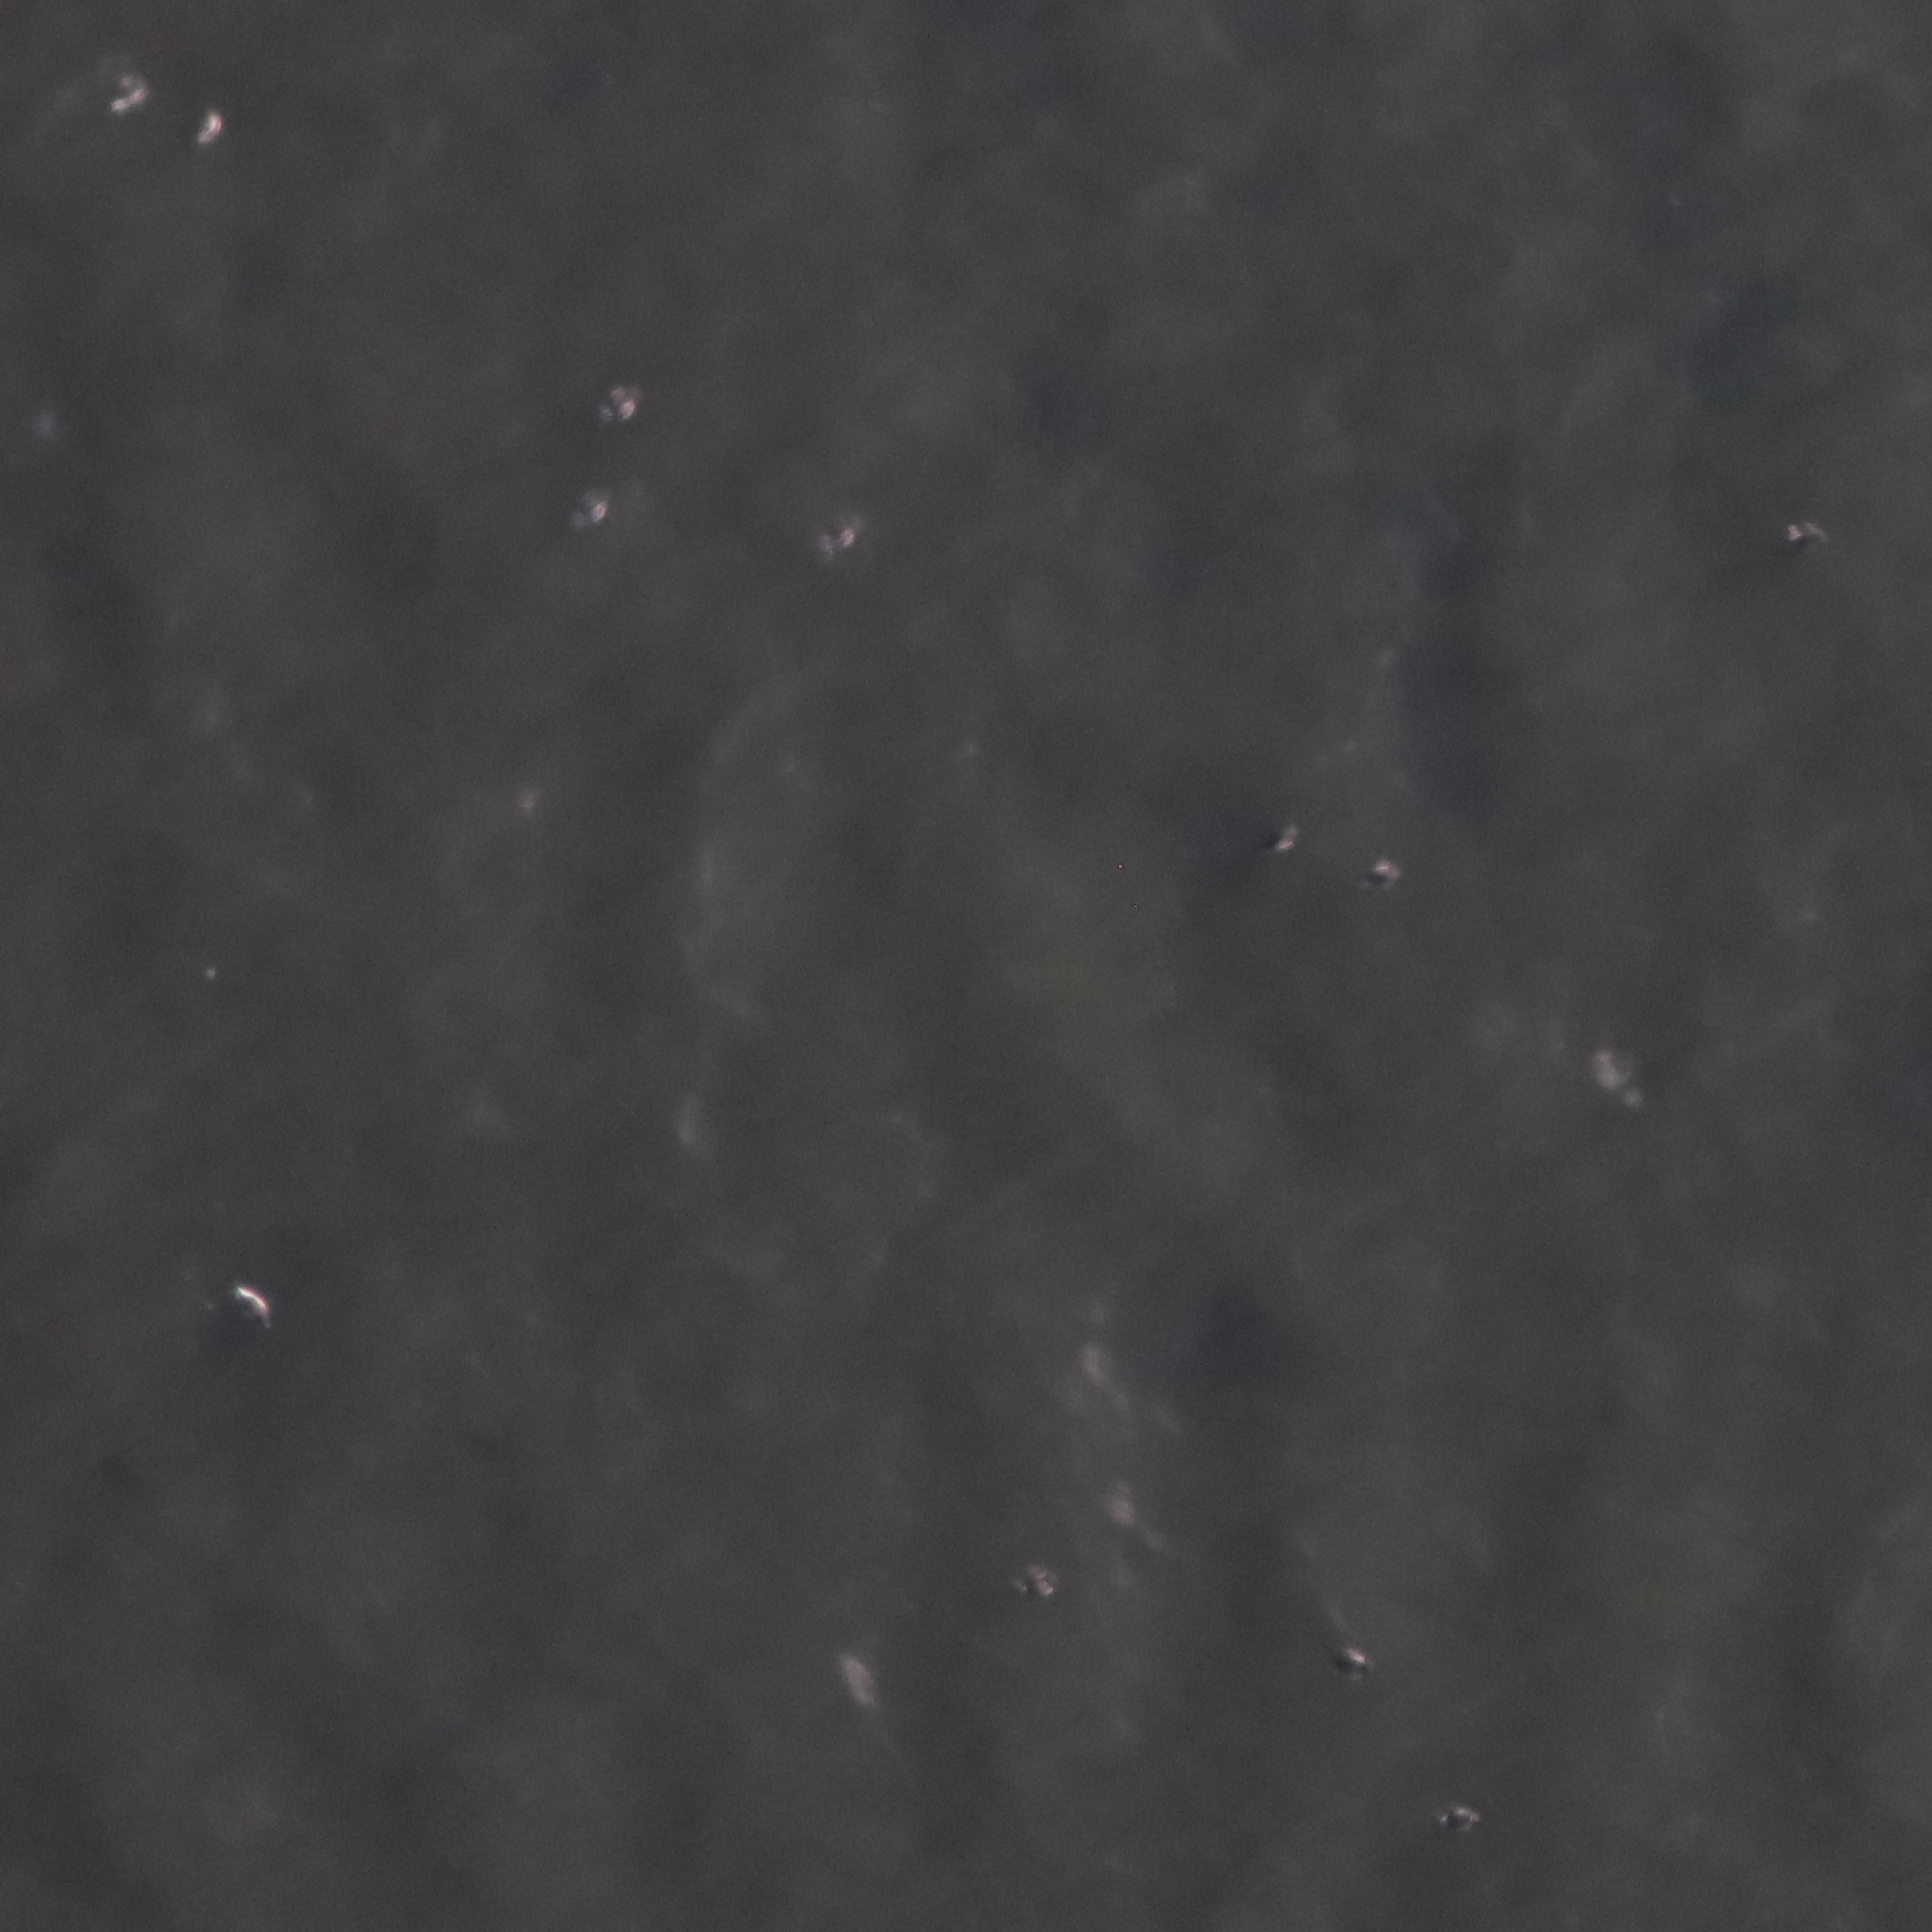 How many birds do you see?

12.